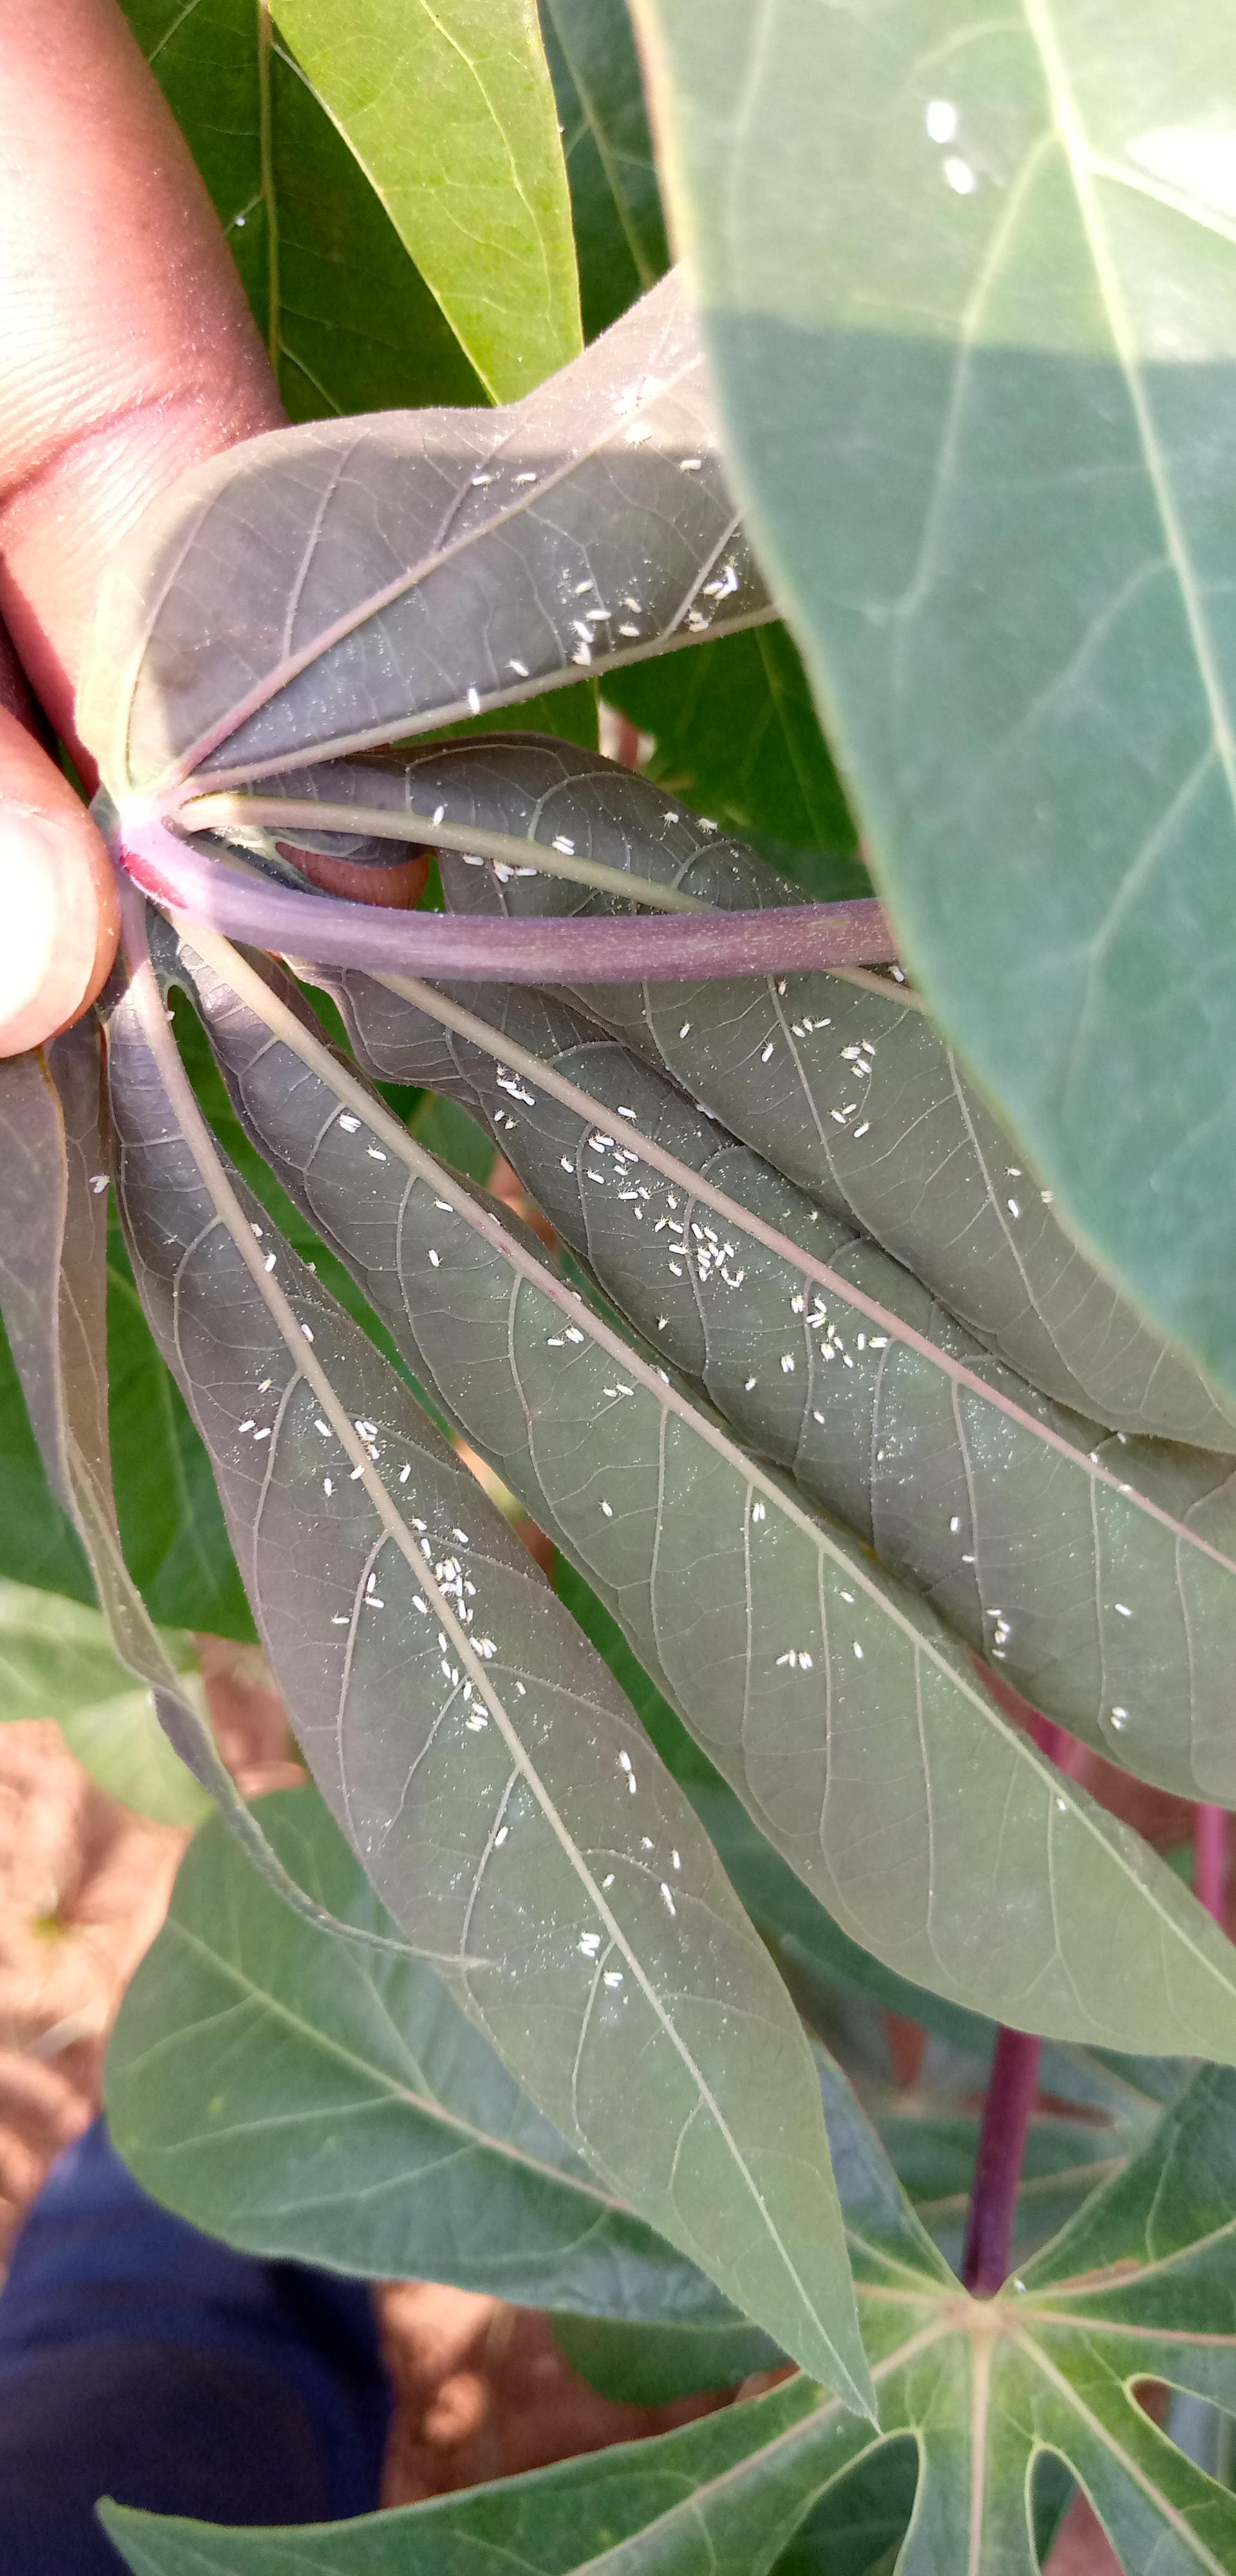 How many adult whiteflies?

191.